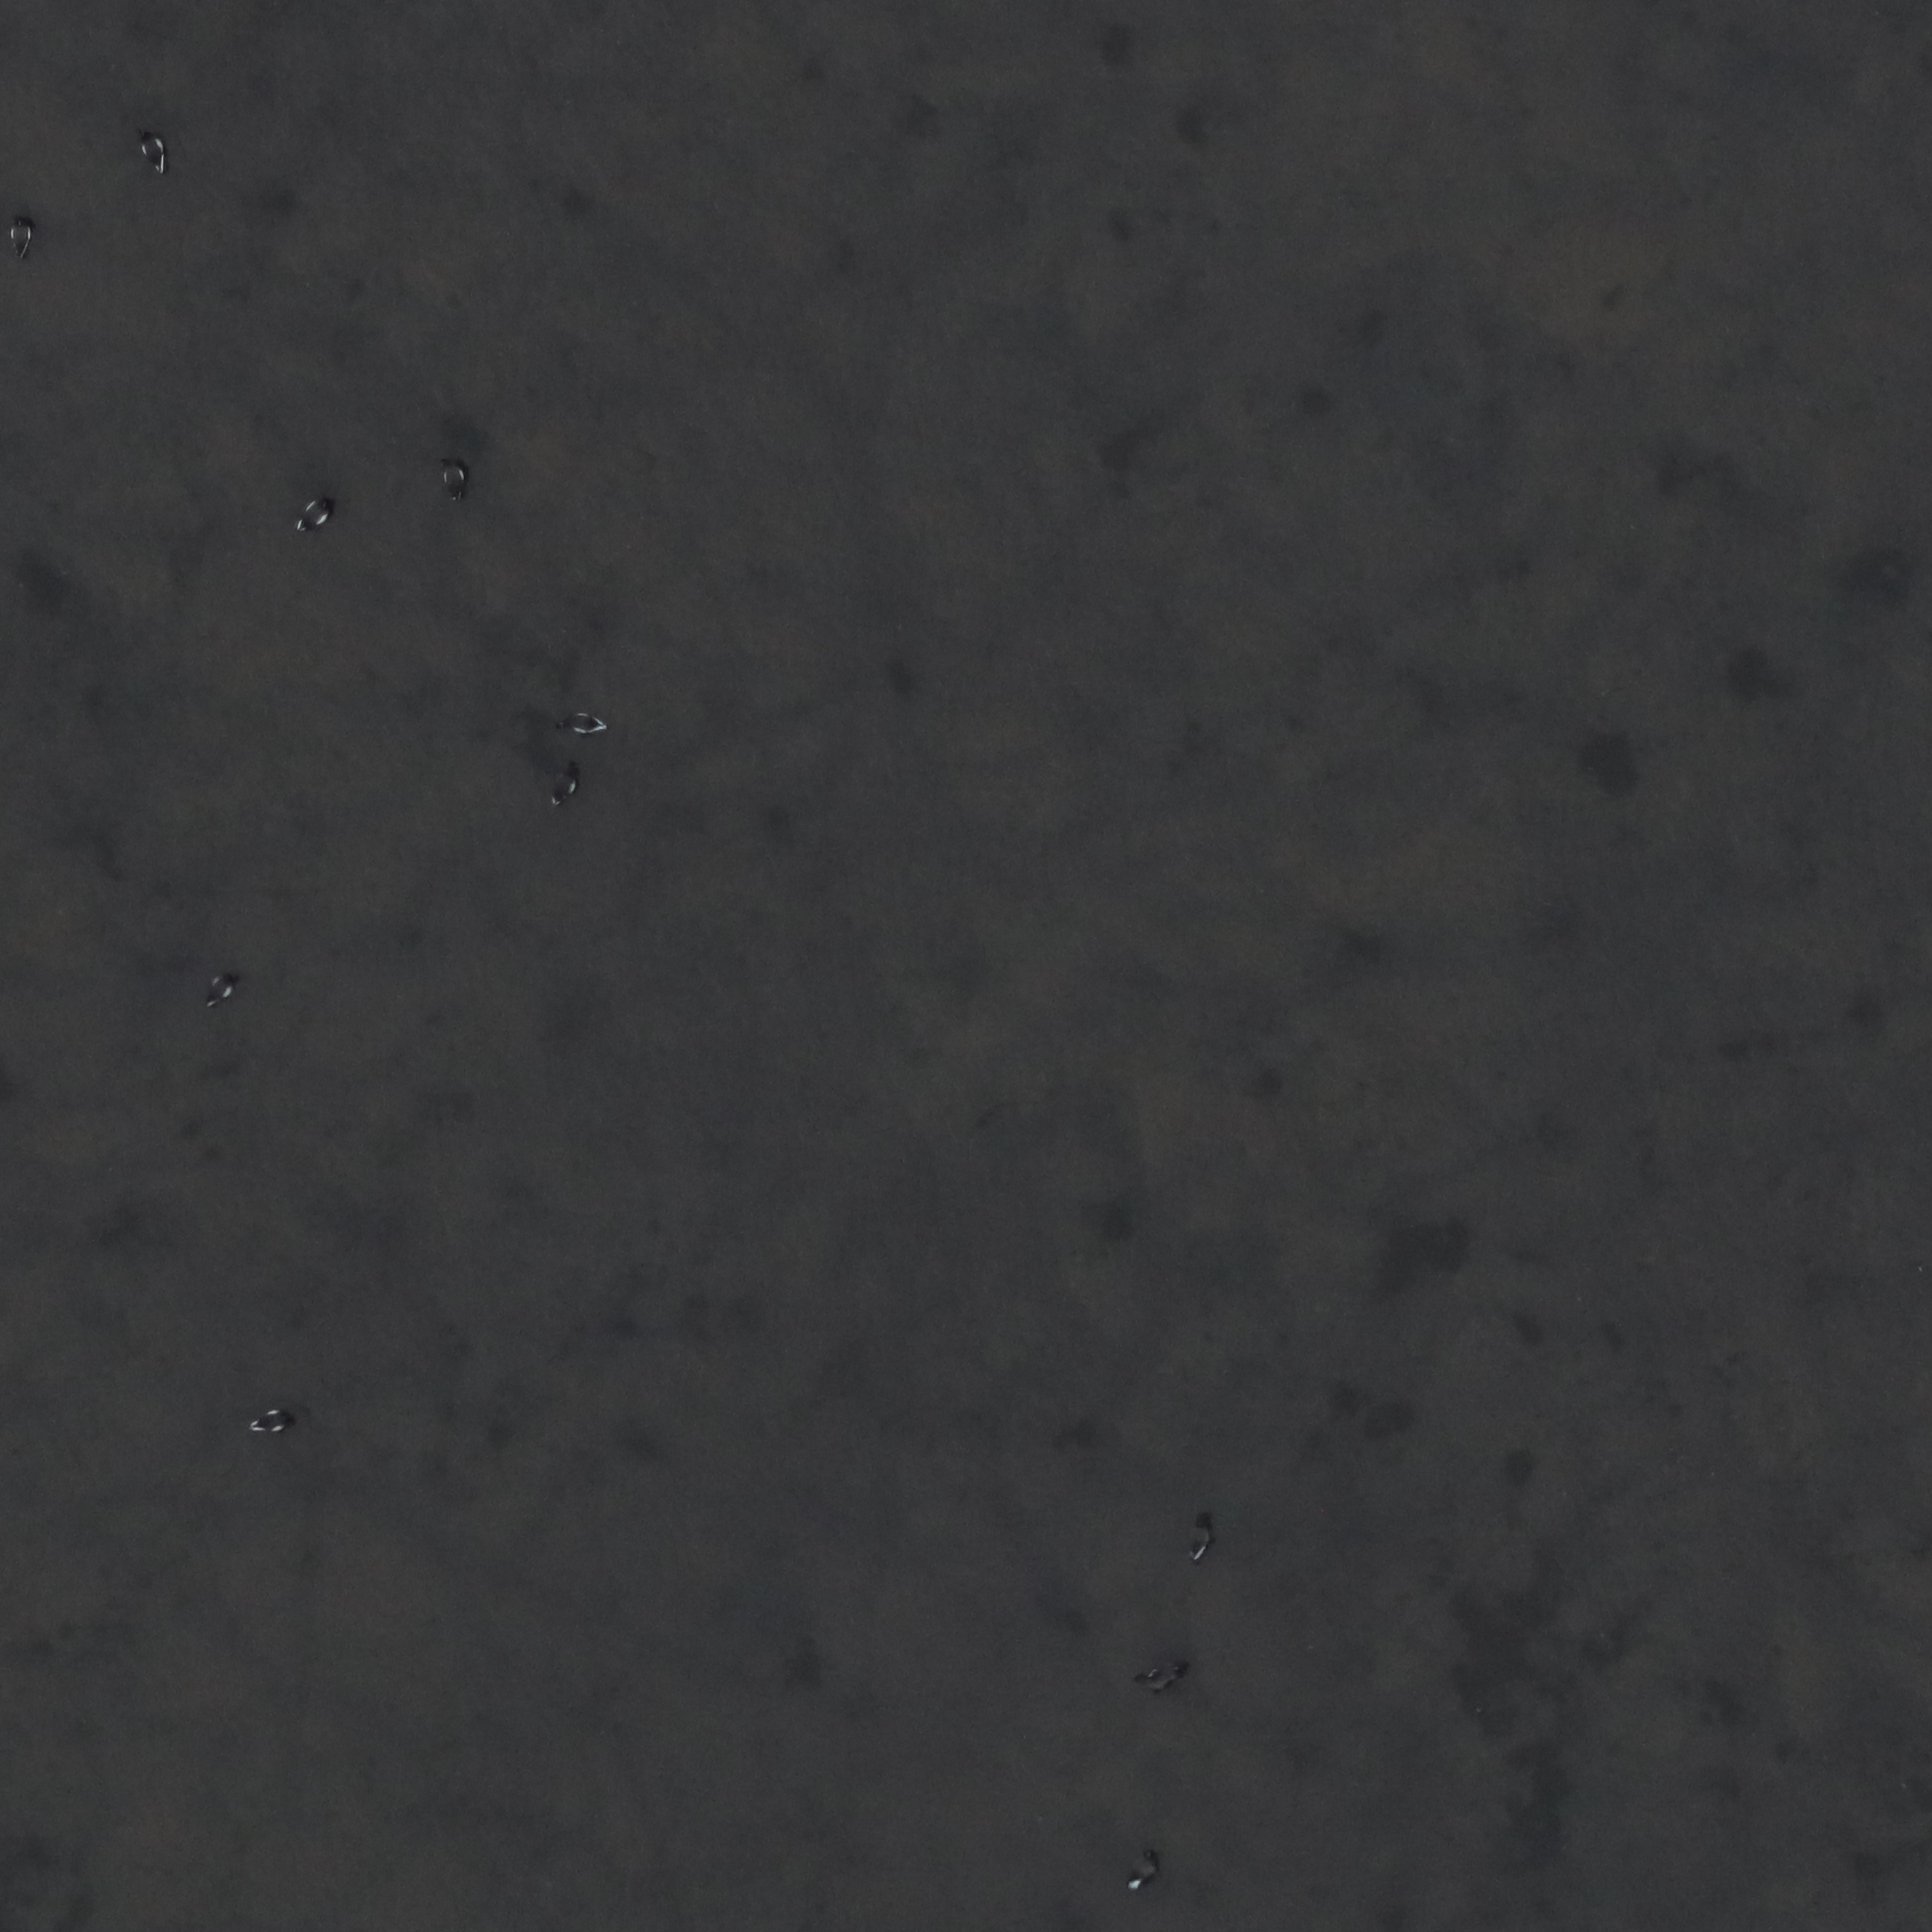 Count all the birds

11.